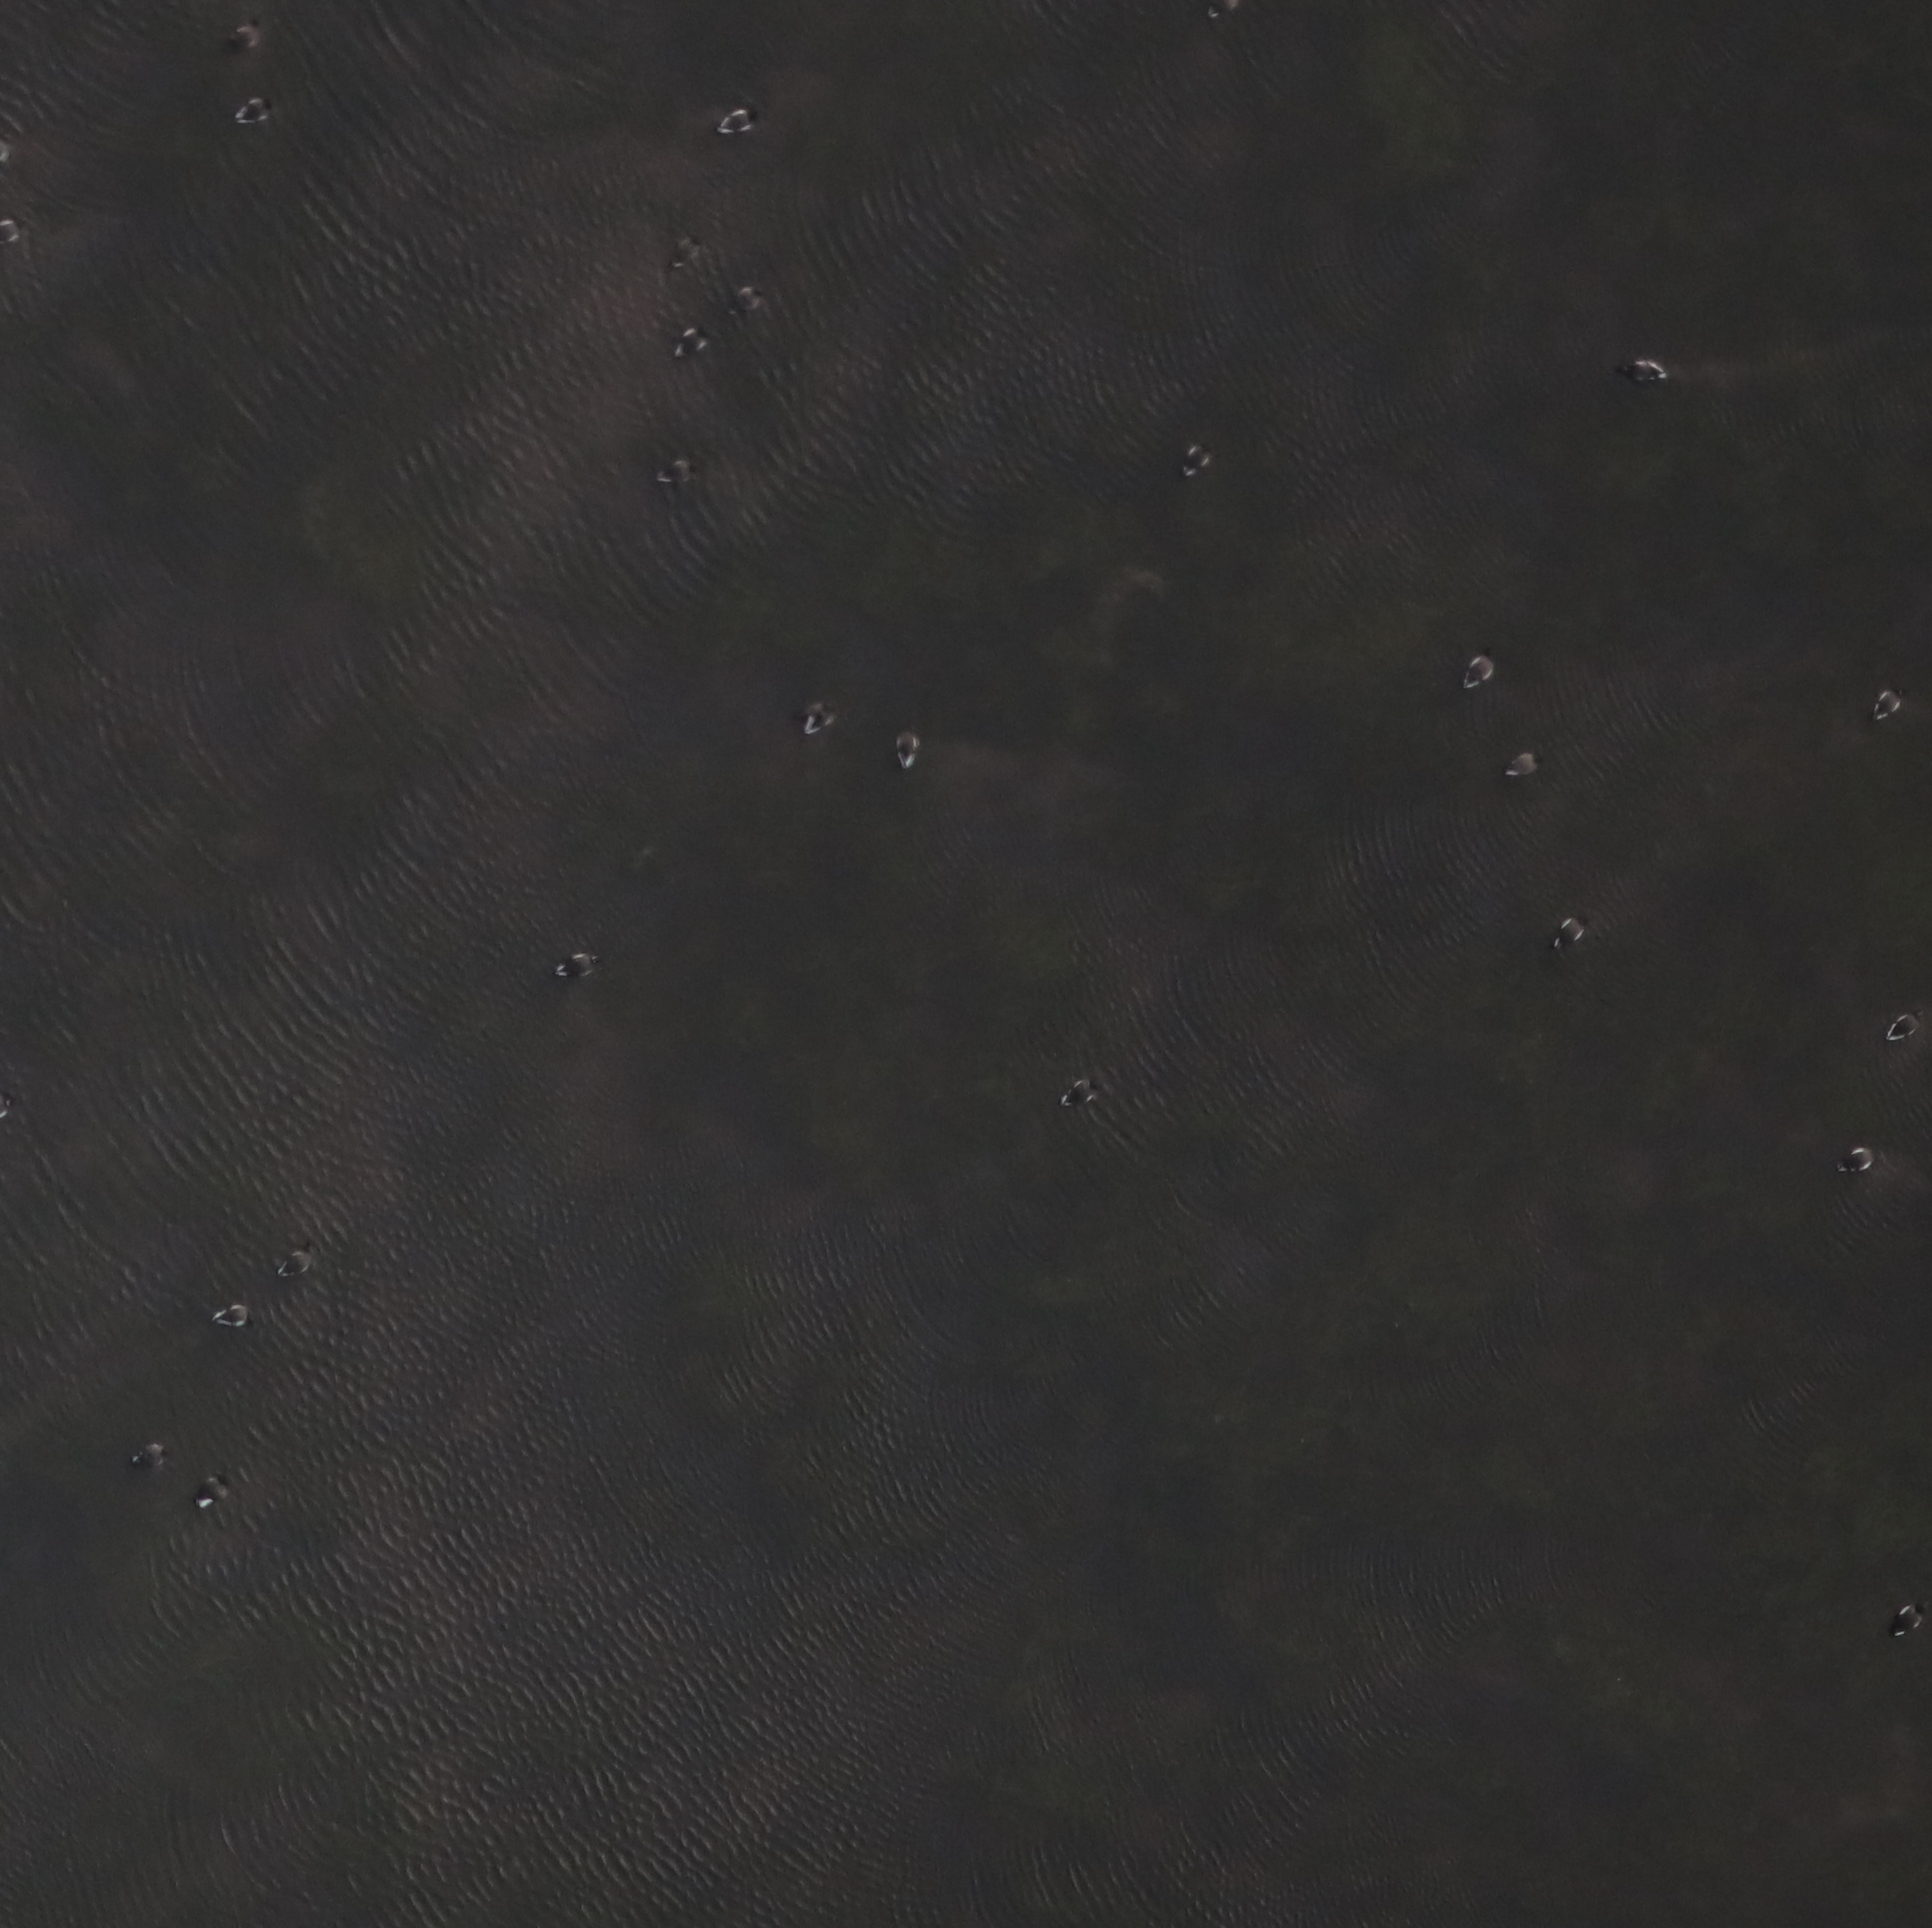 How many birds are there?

26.